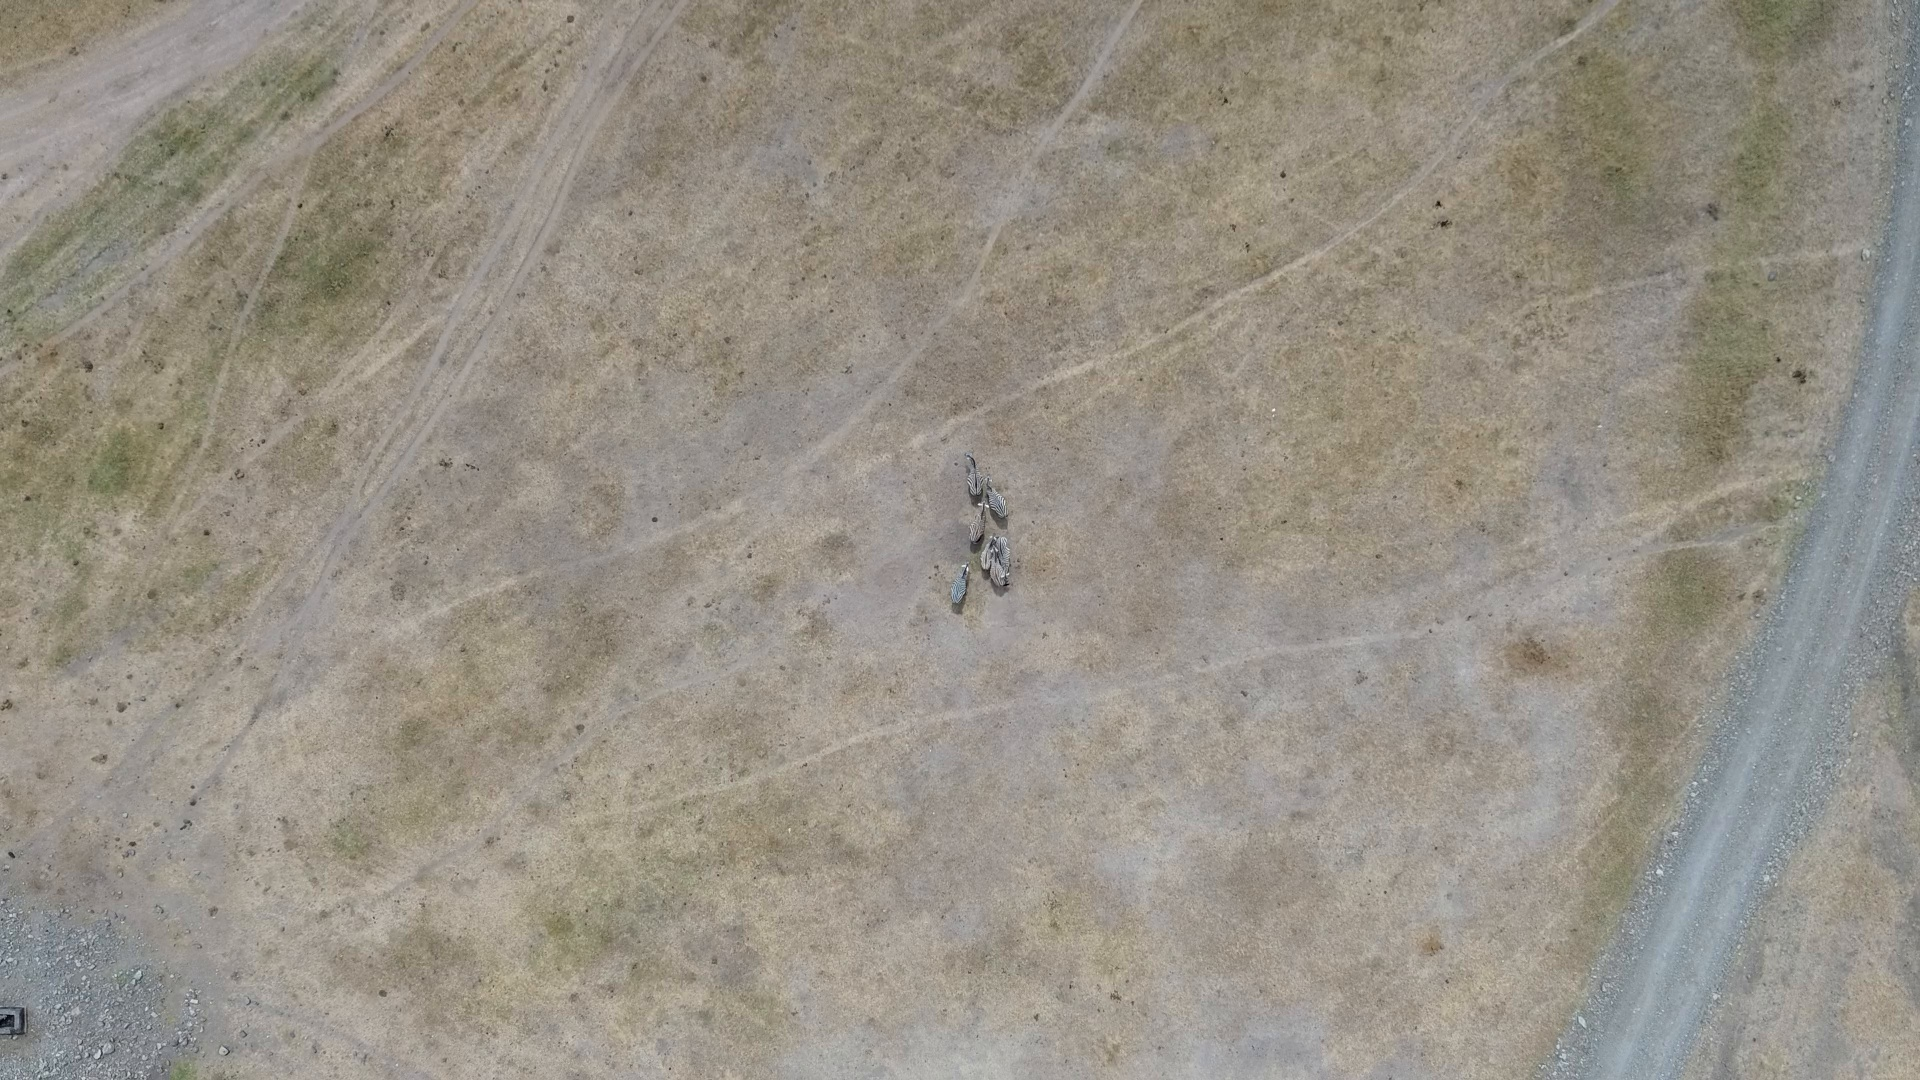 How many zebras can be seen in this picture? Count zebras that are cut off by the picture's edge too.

7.